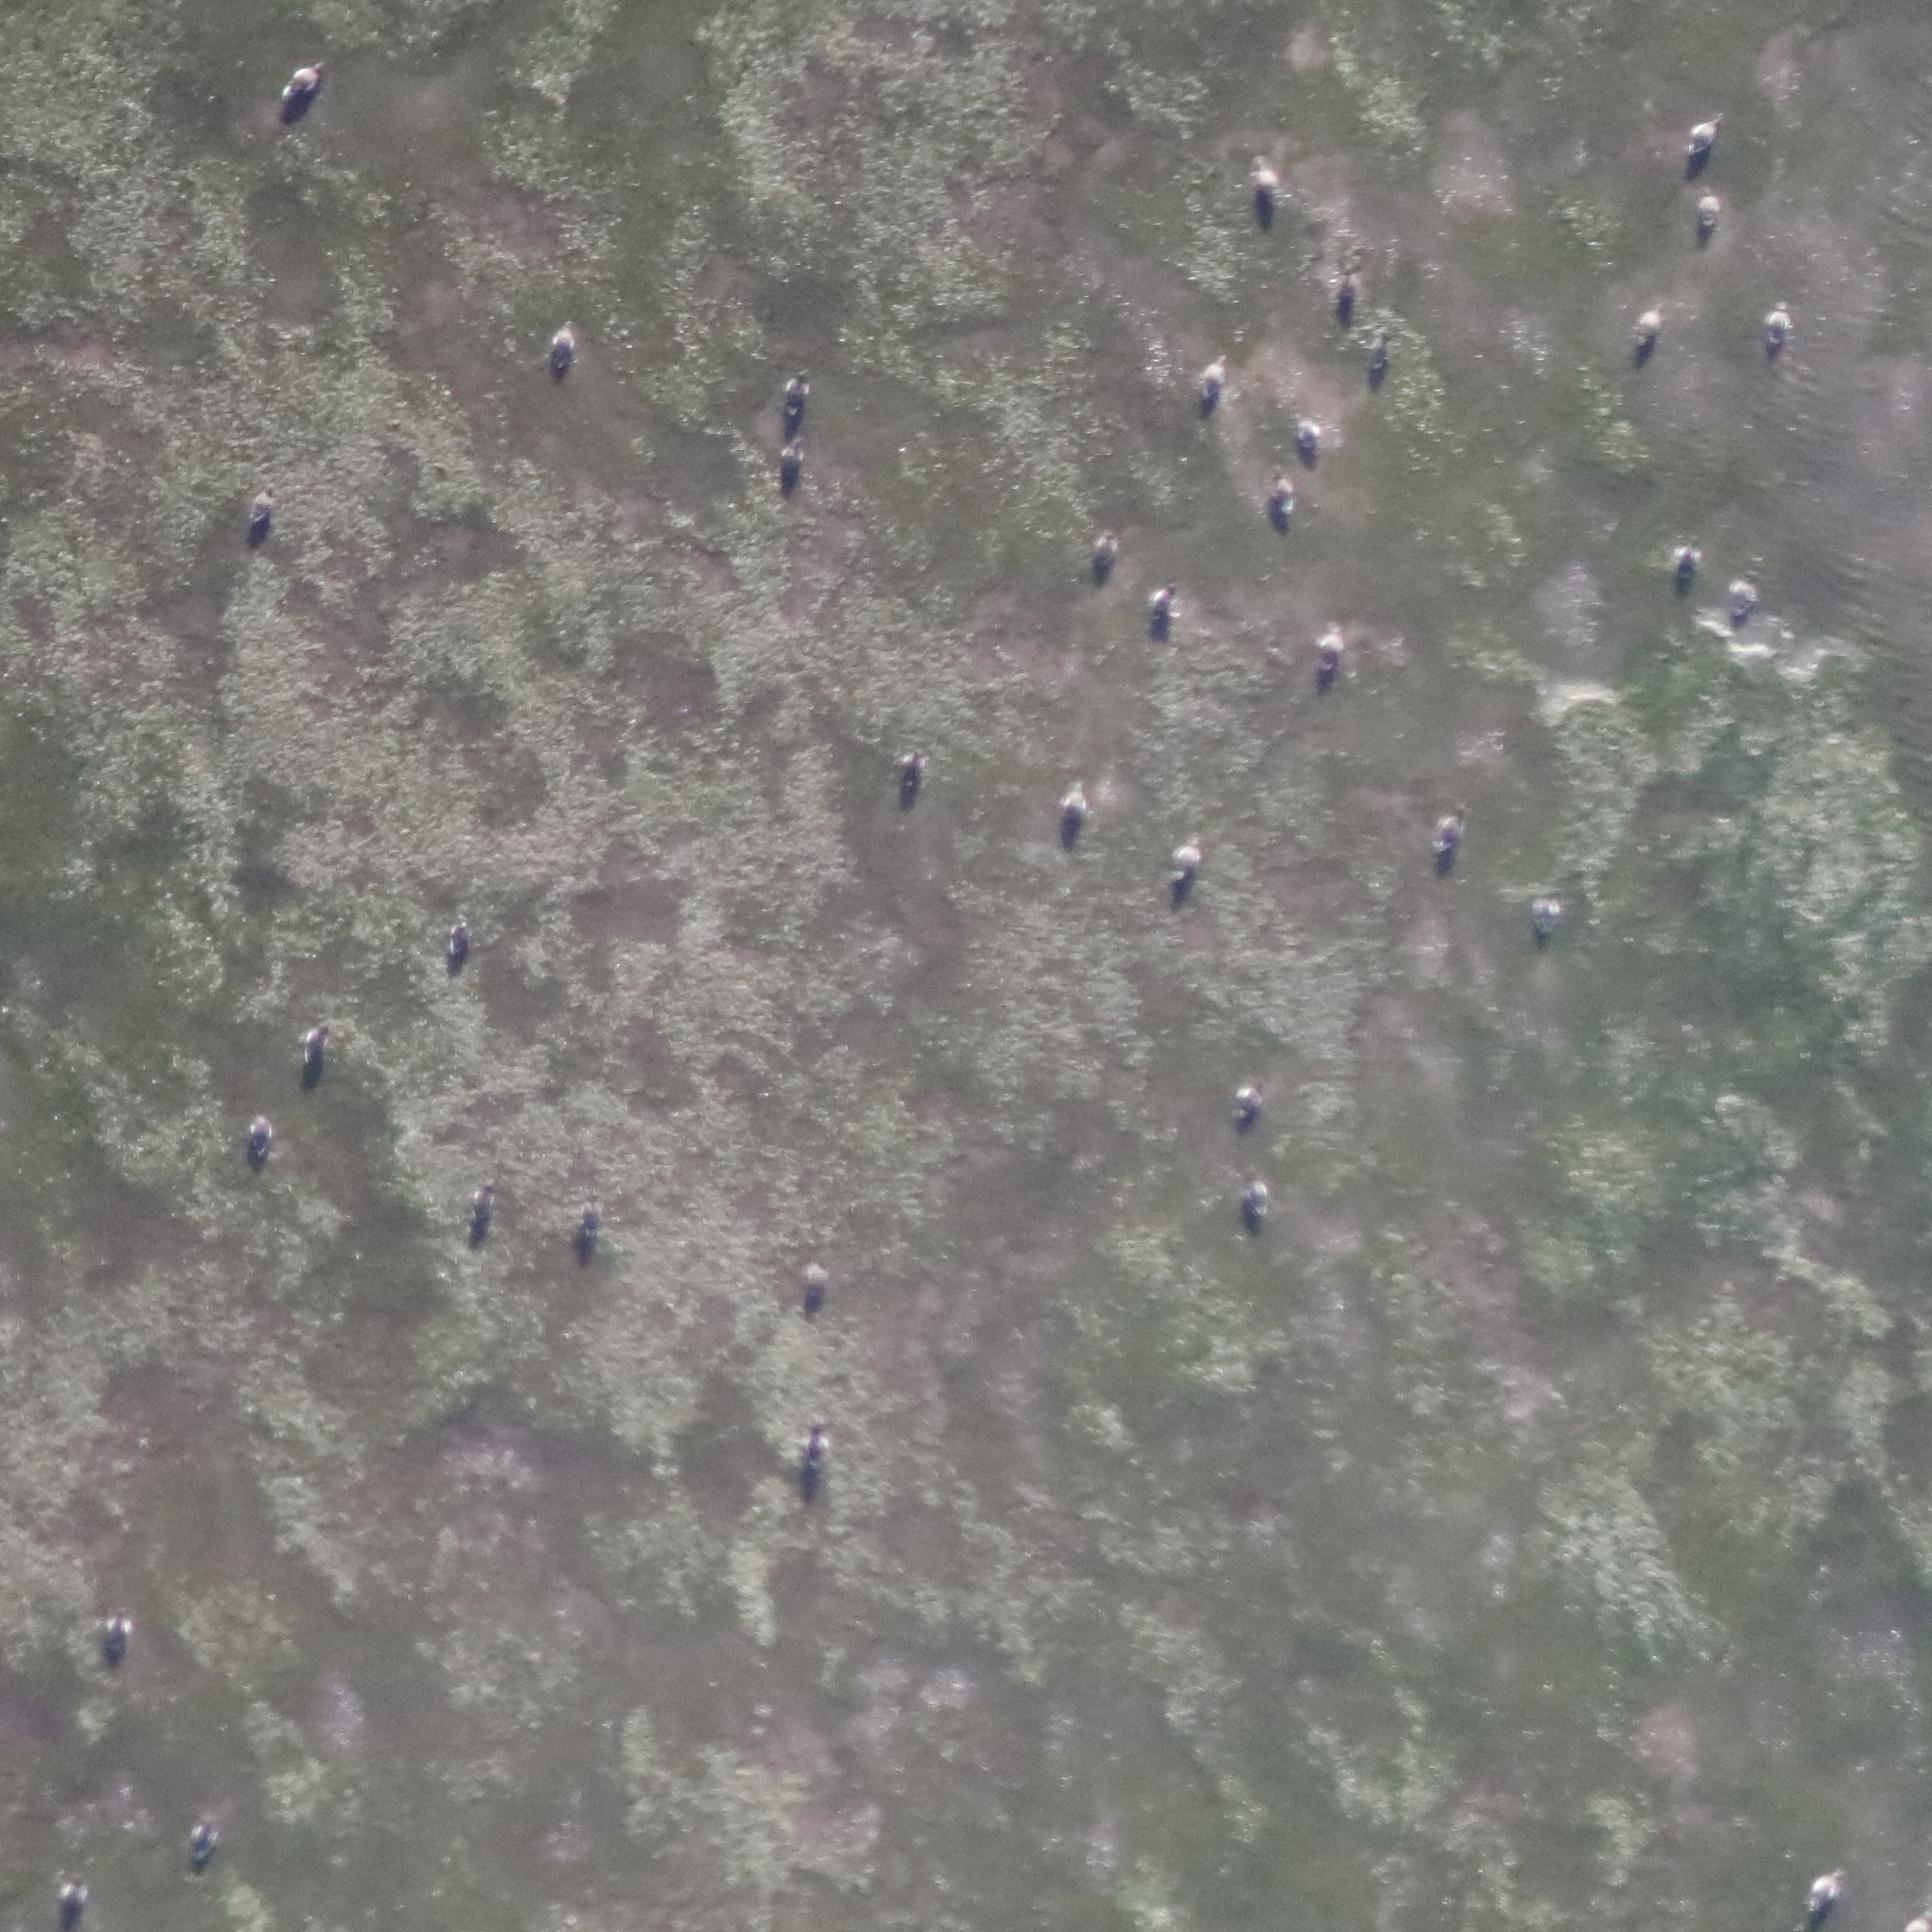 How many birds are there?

39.